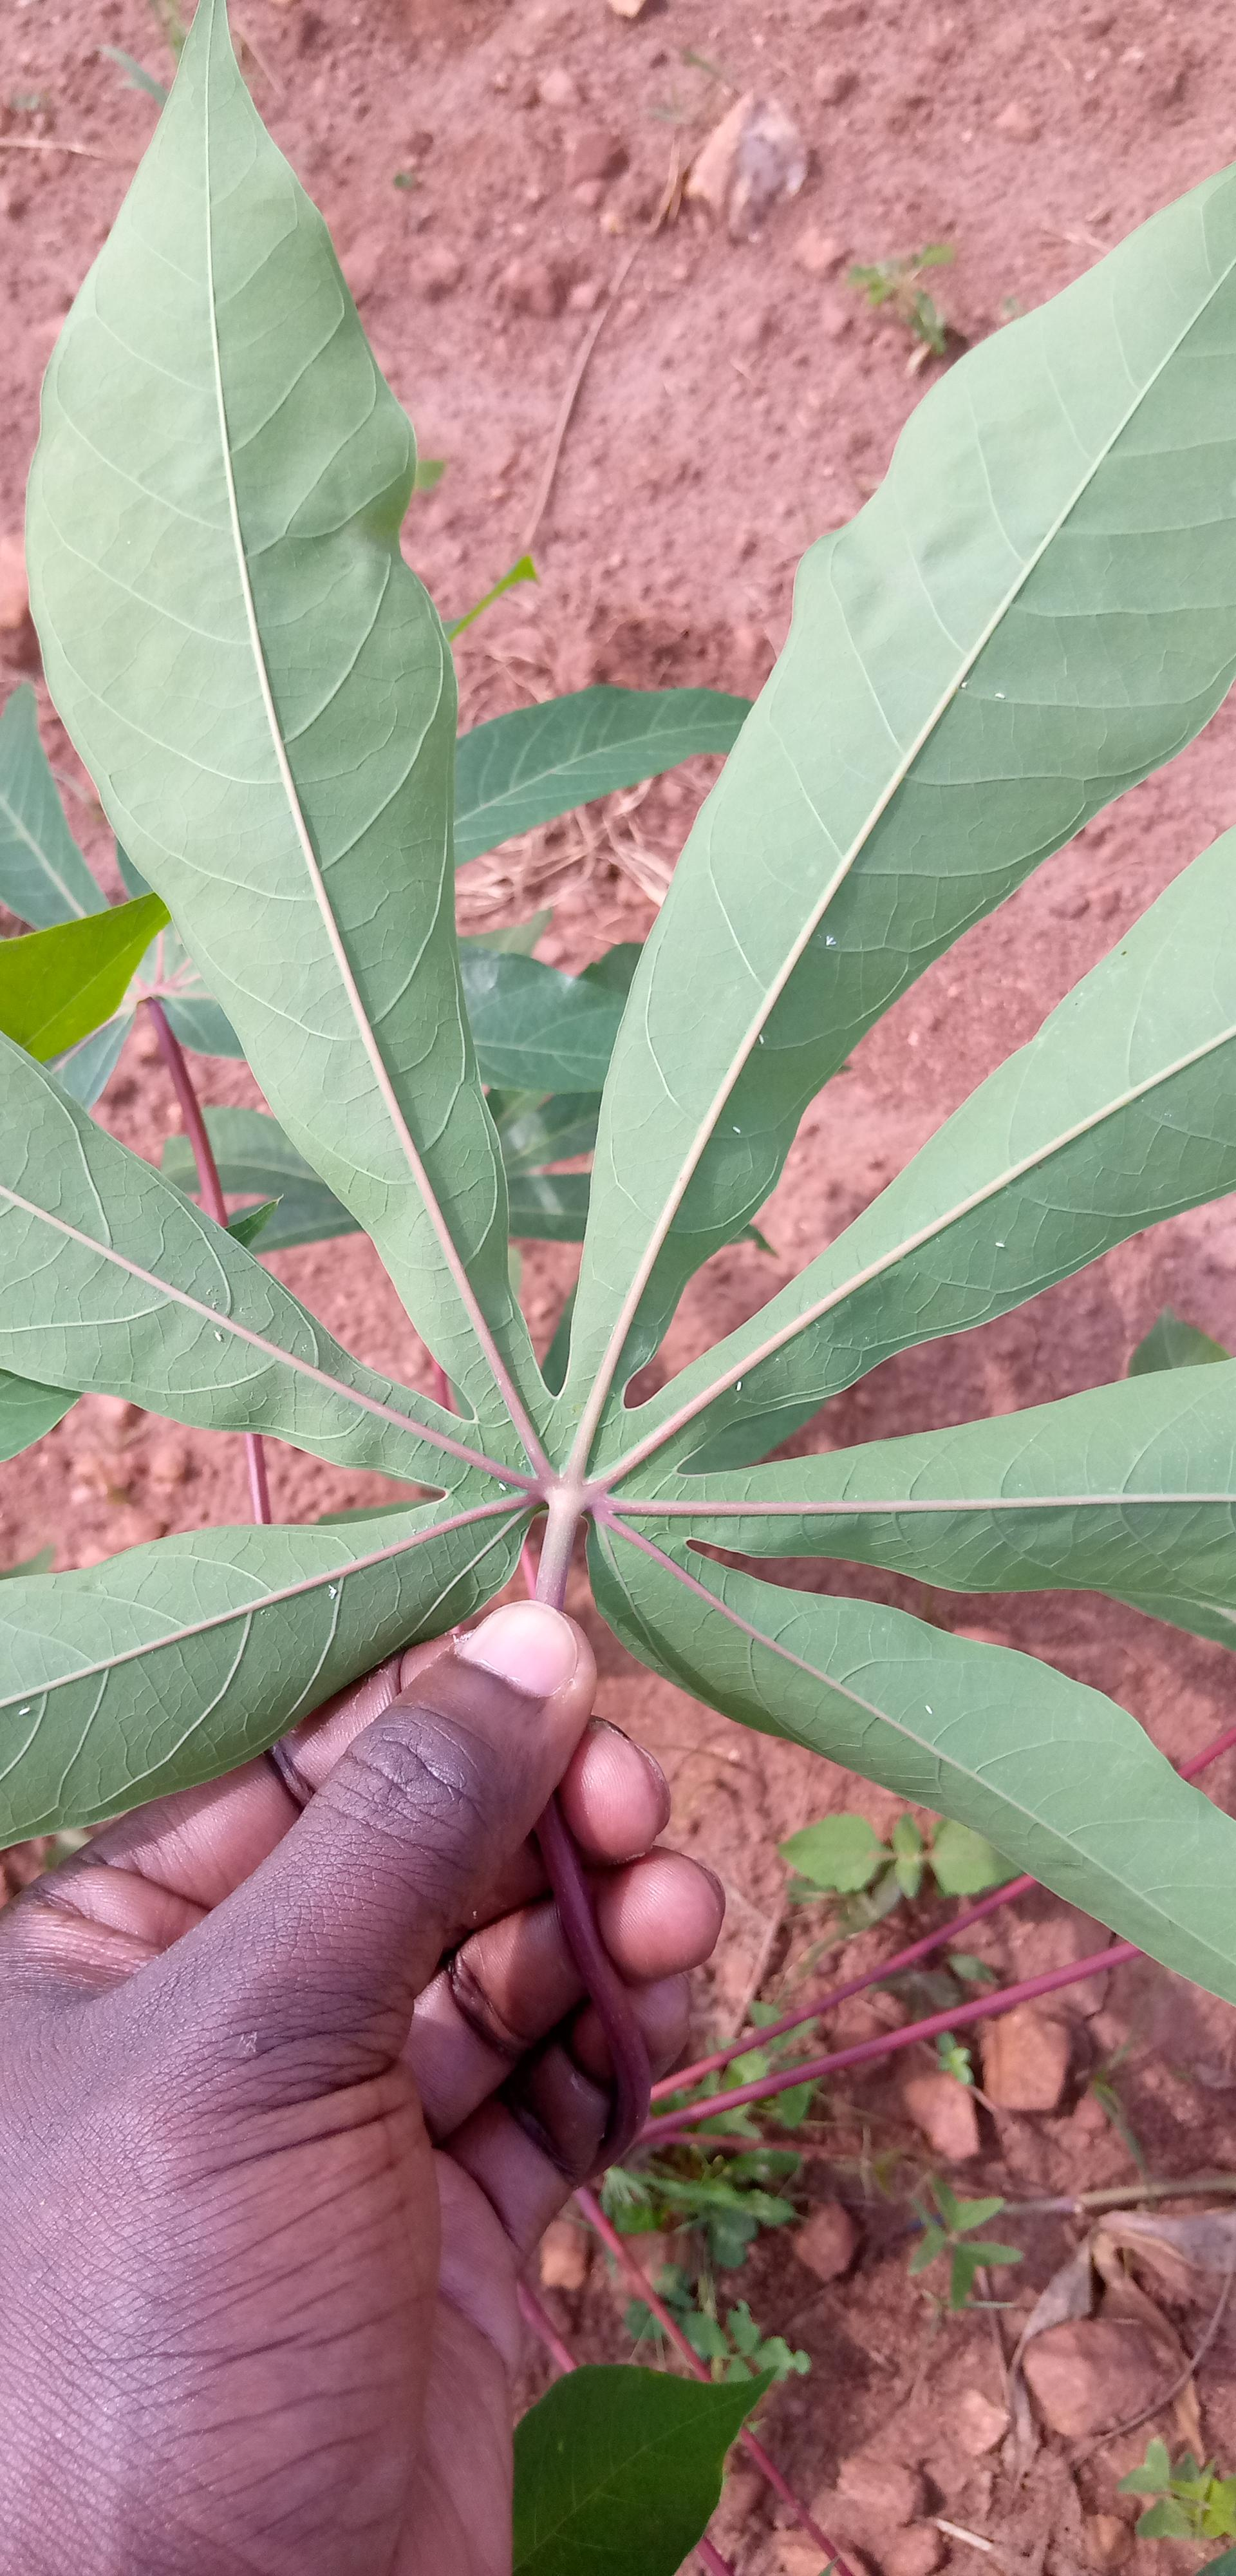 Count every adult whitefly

11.